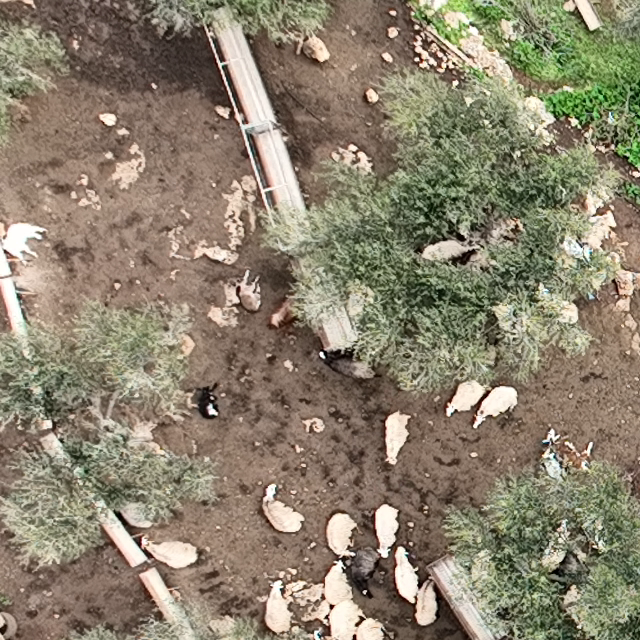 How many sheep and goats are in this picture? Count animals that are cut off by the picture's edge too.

31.